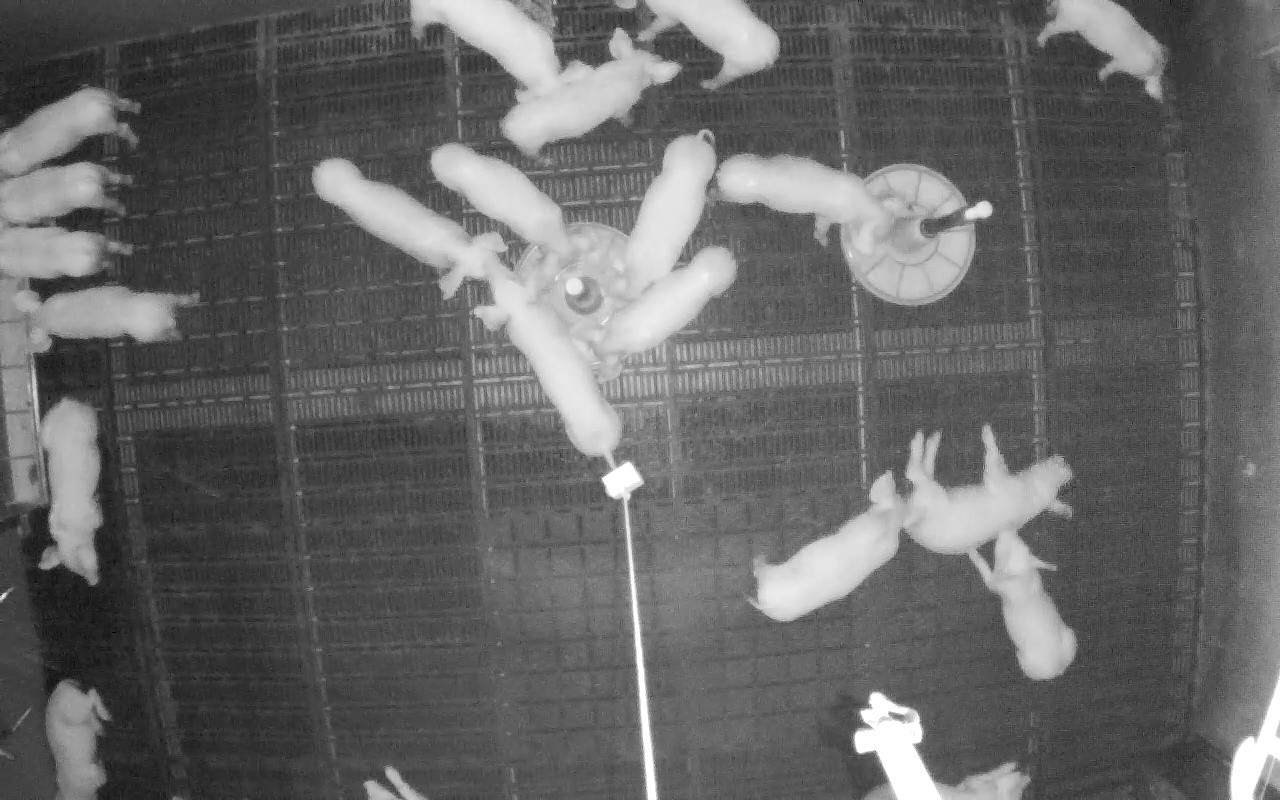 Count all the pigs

21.